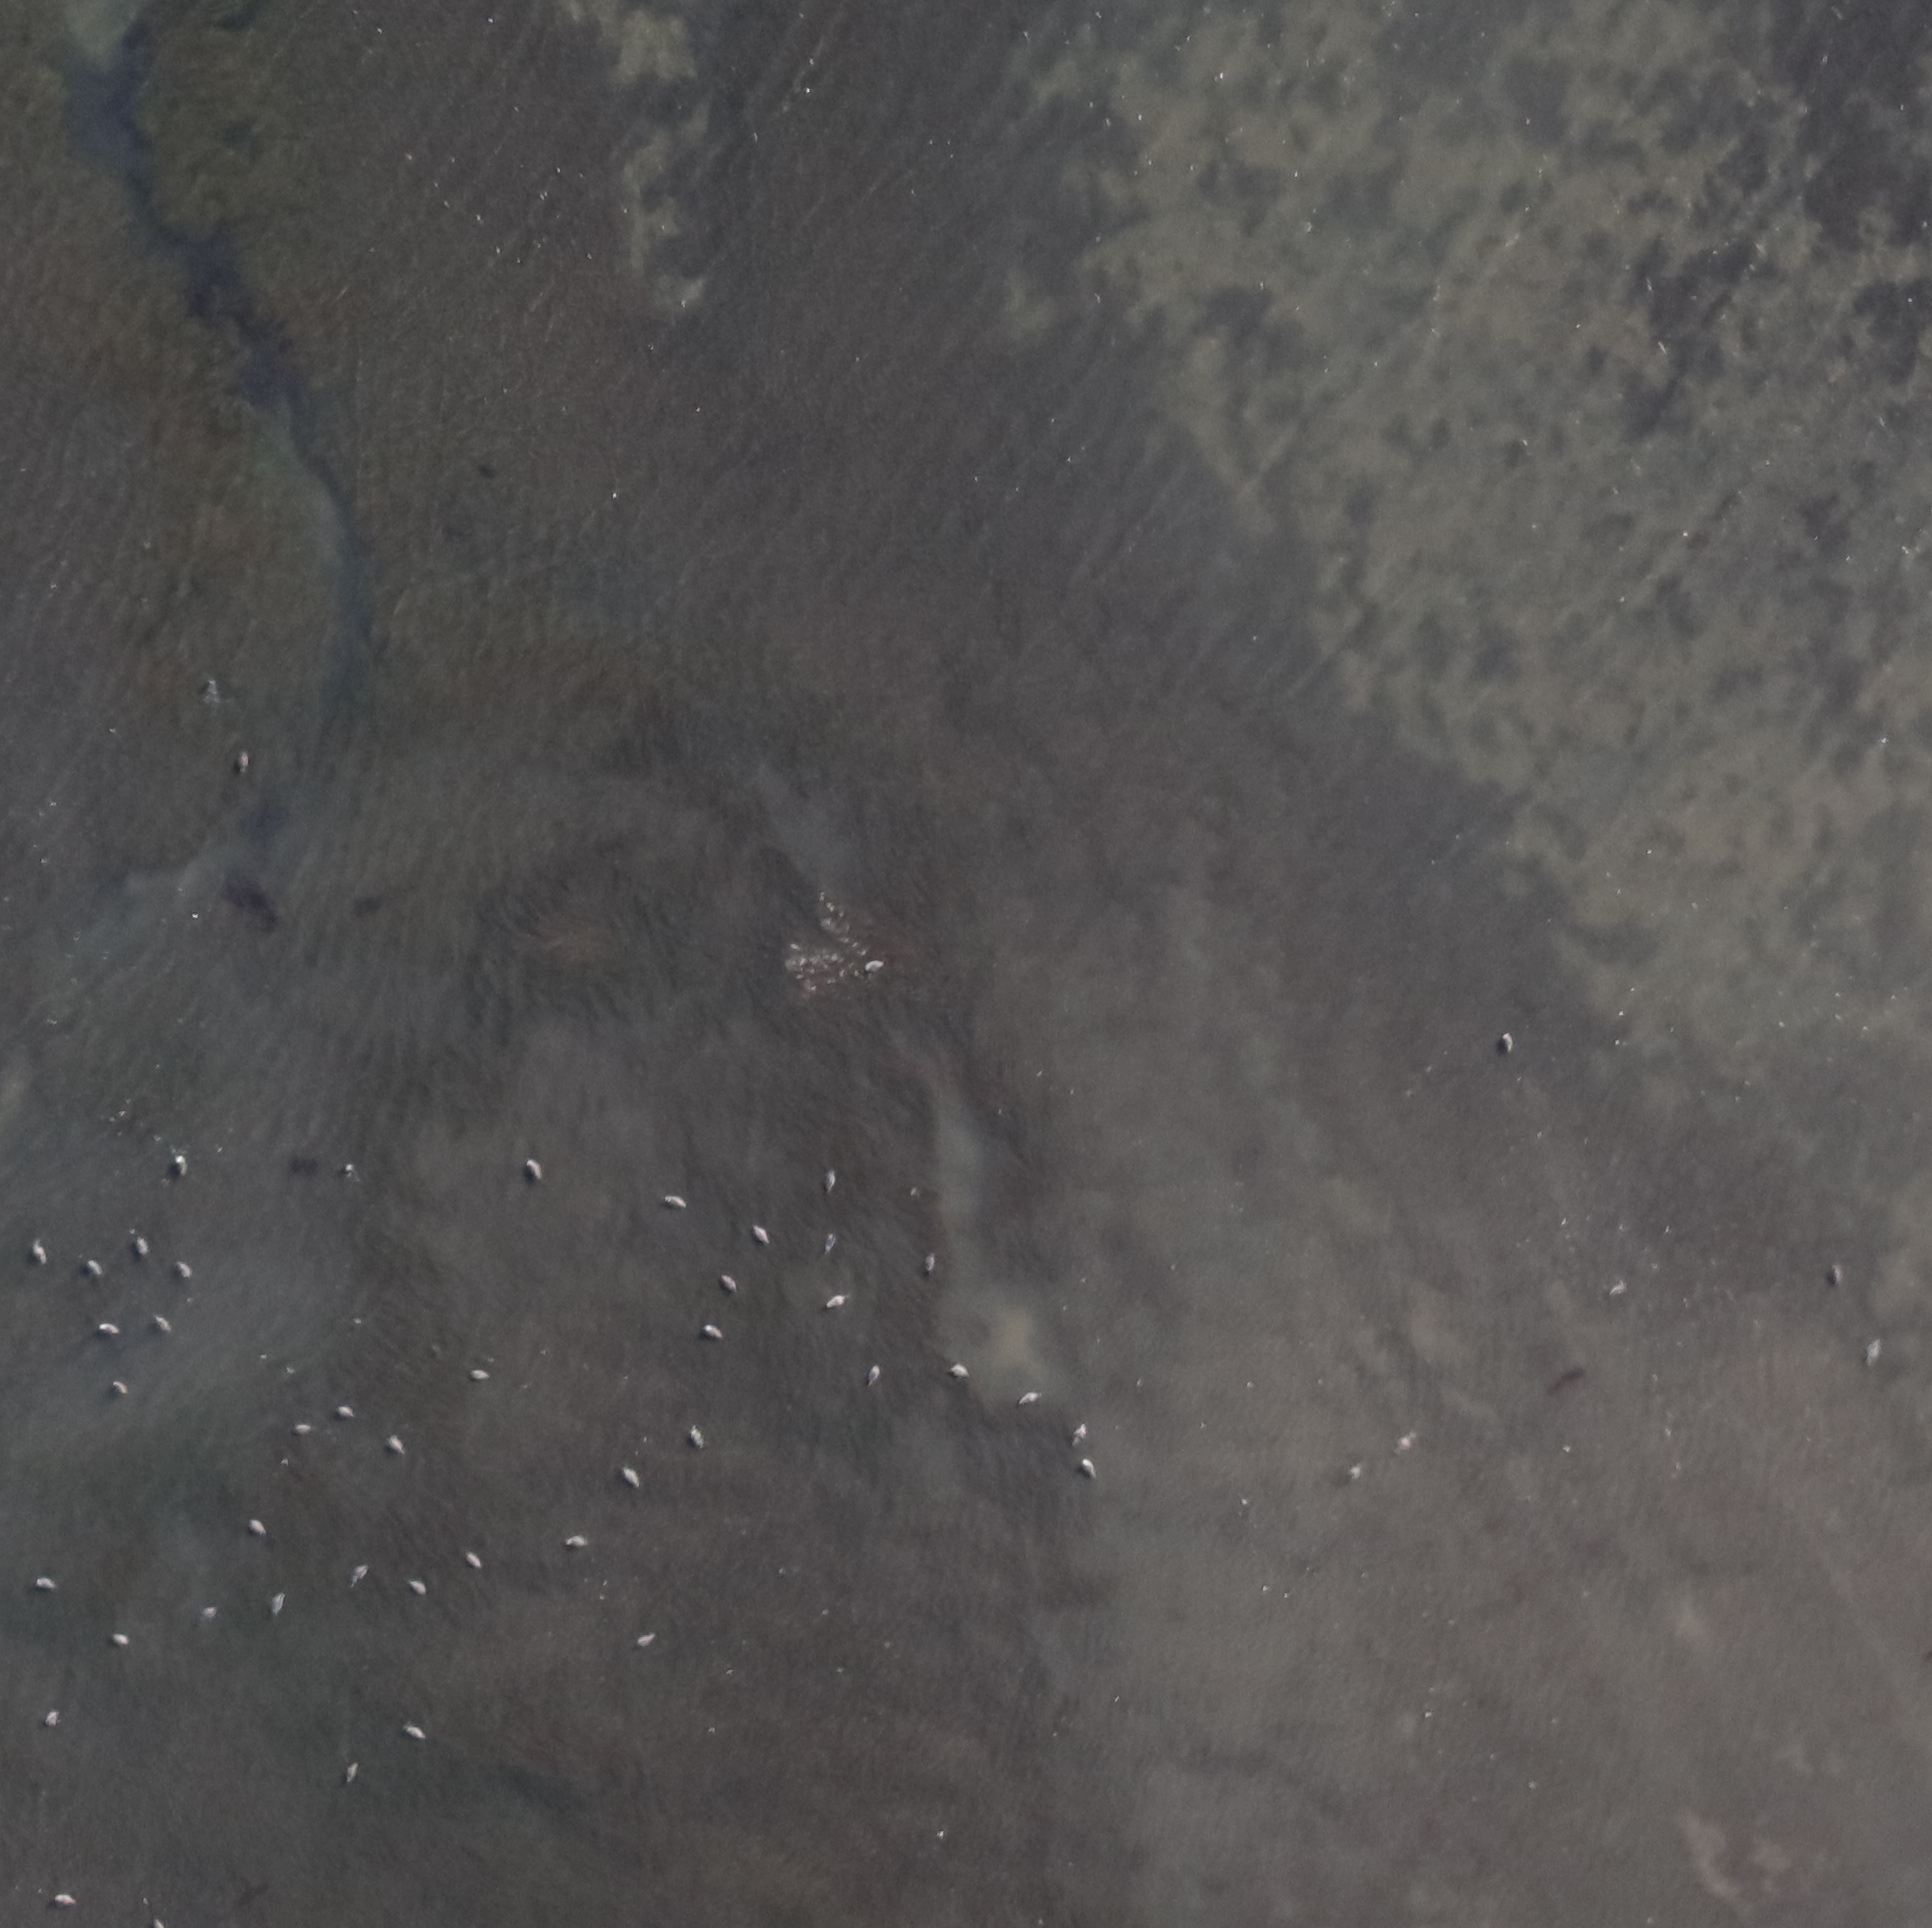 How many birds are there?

50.